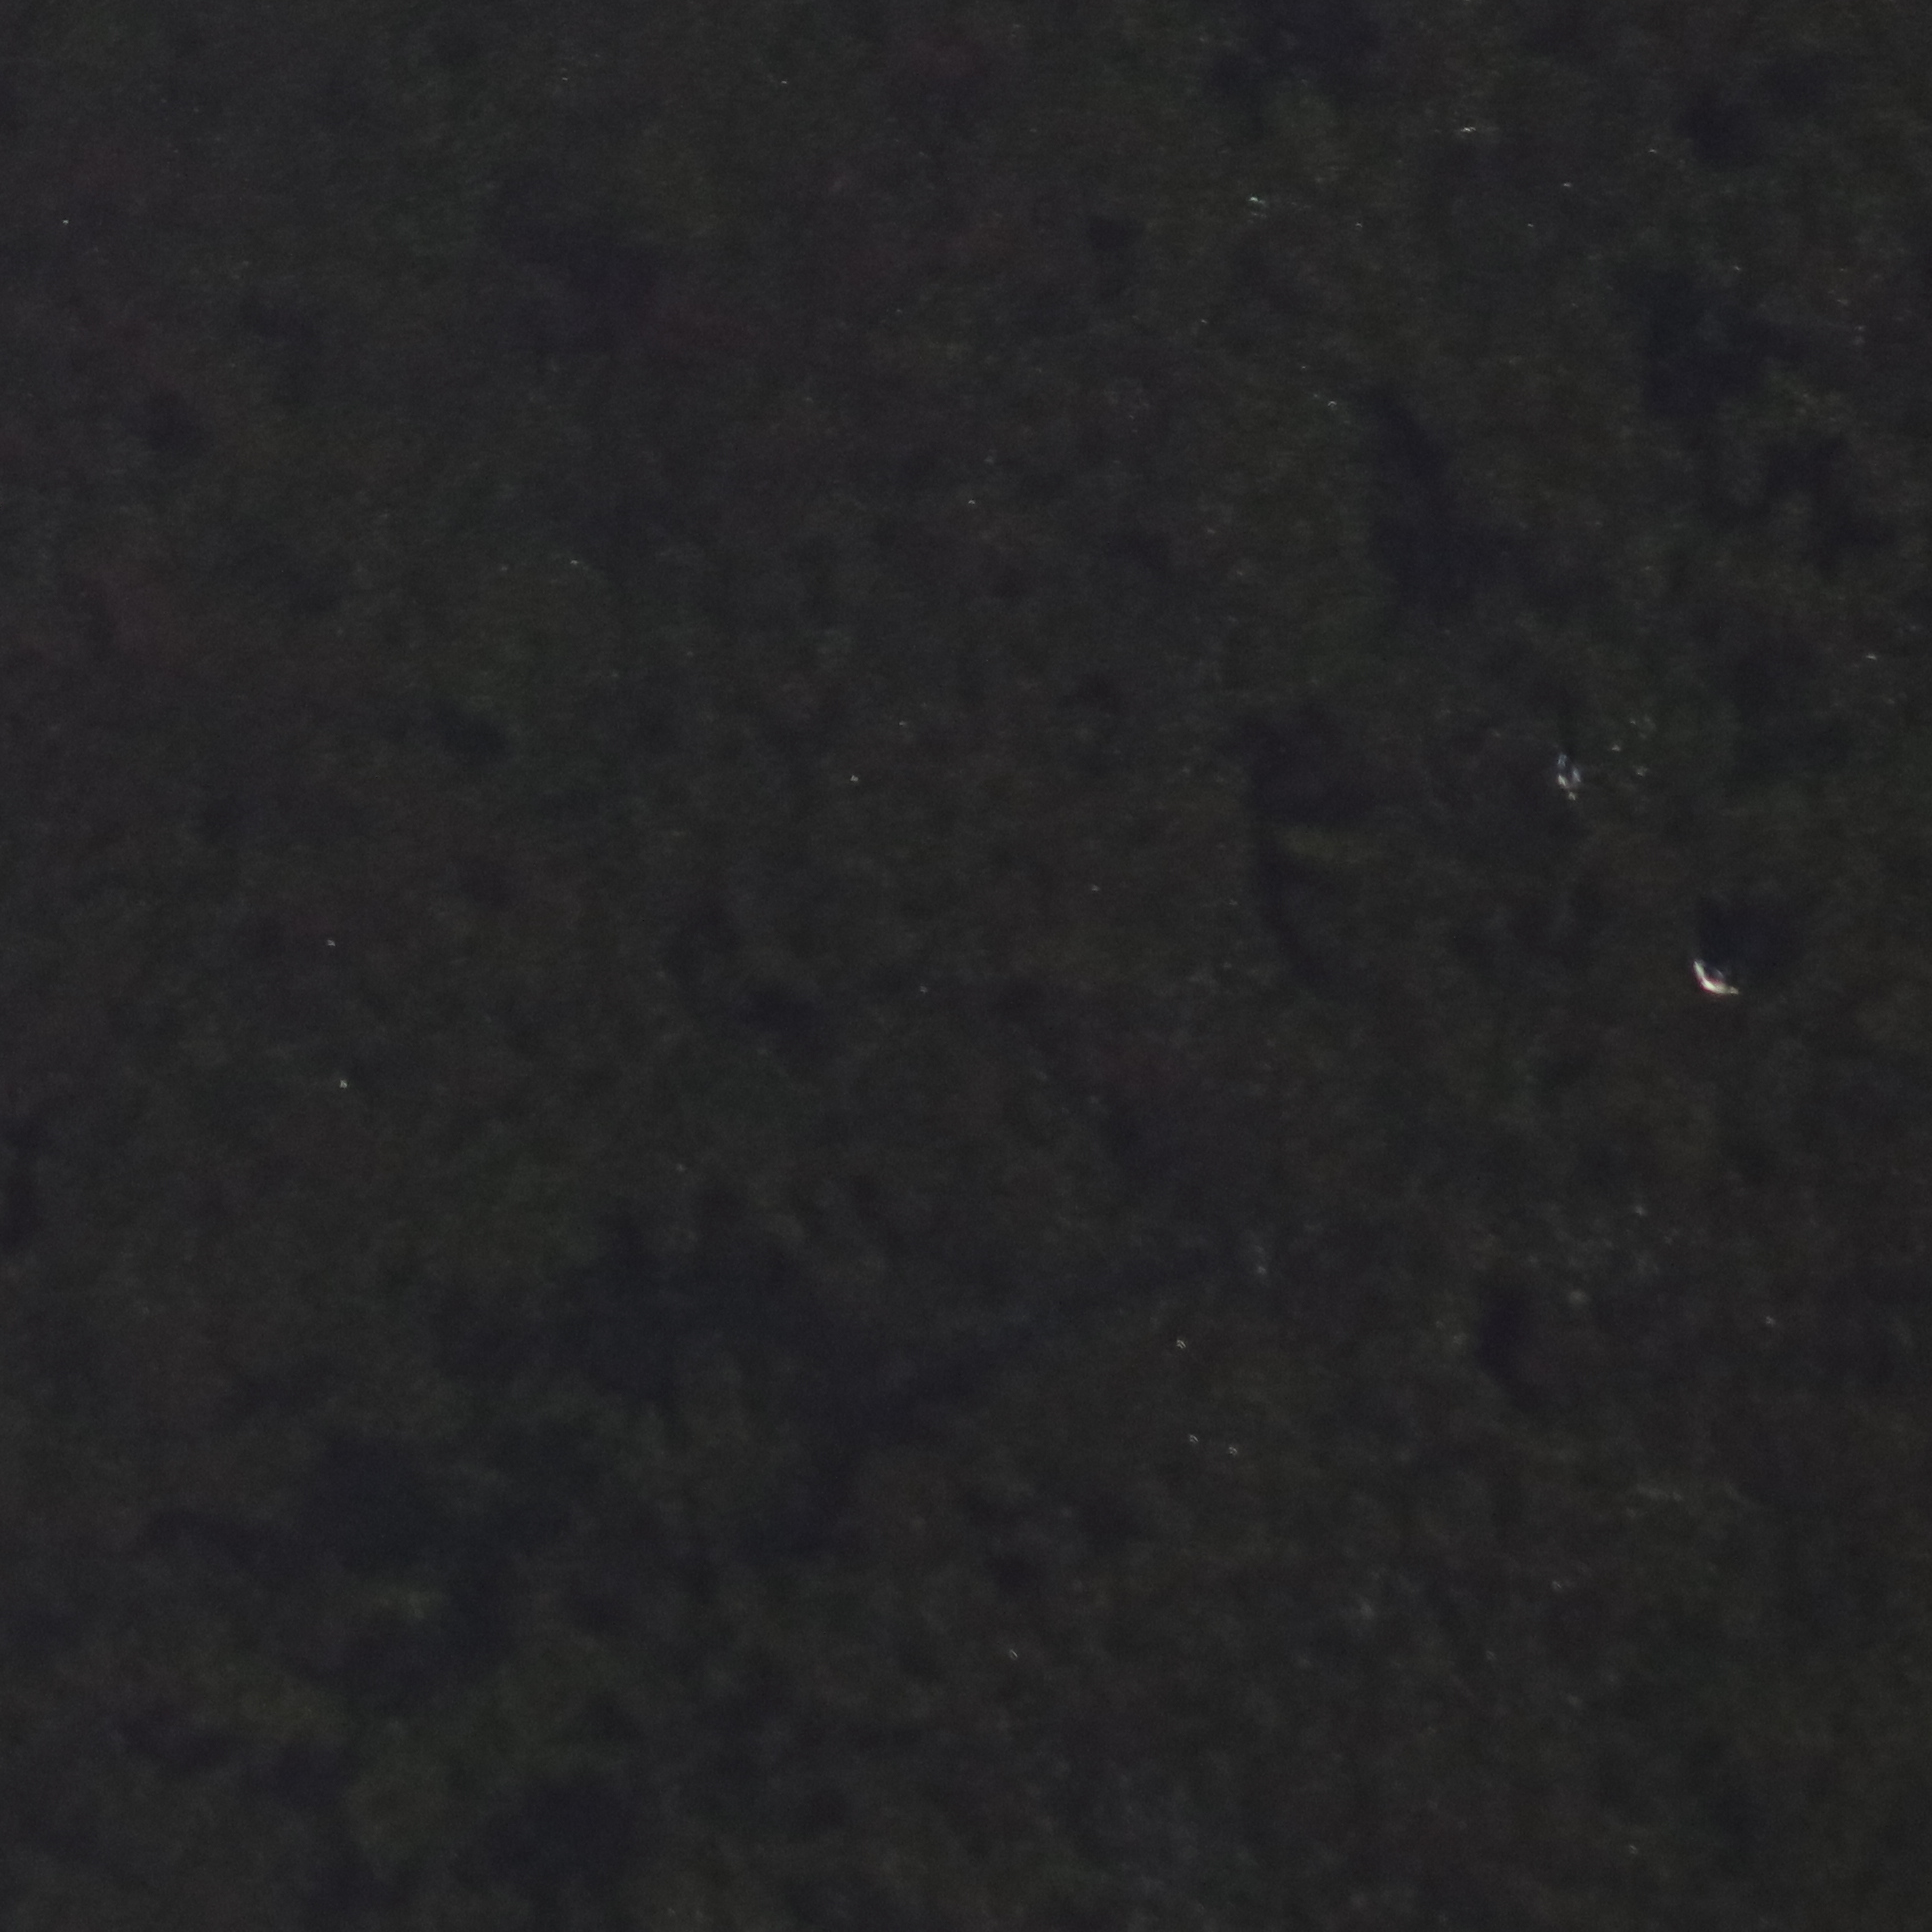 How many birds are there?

2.